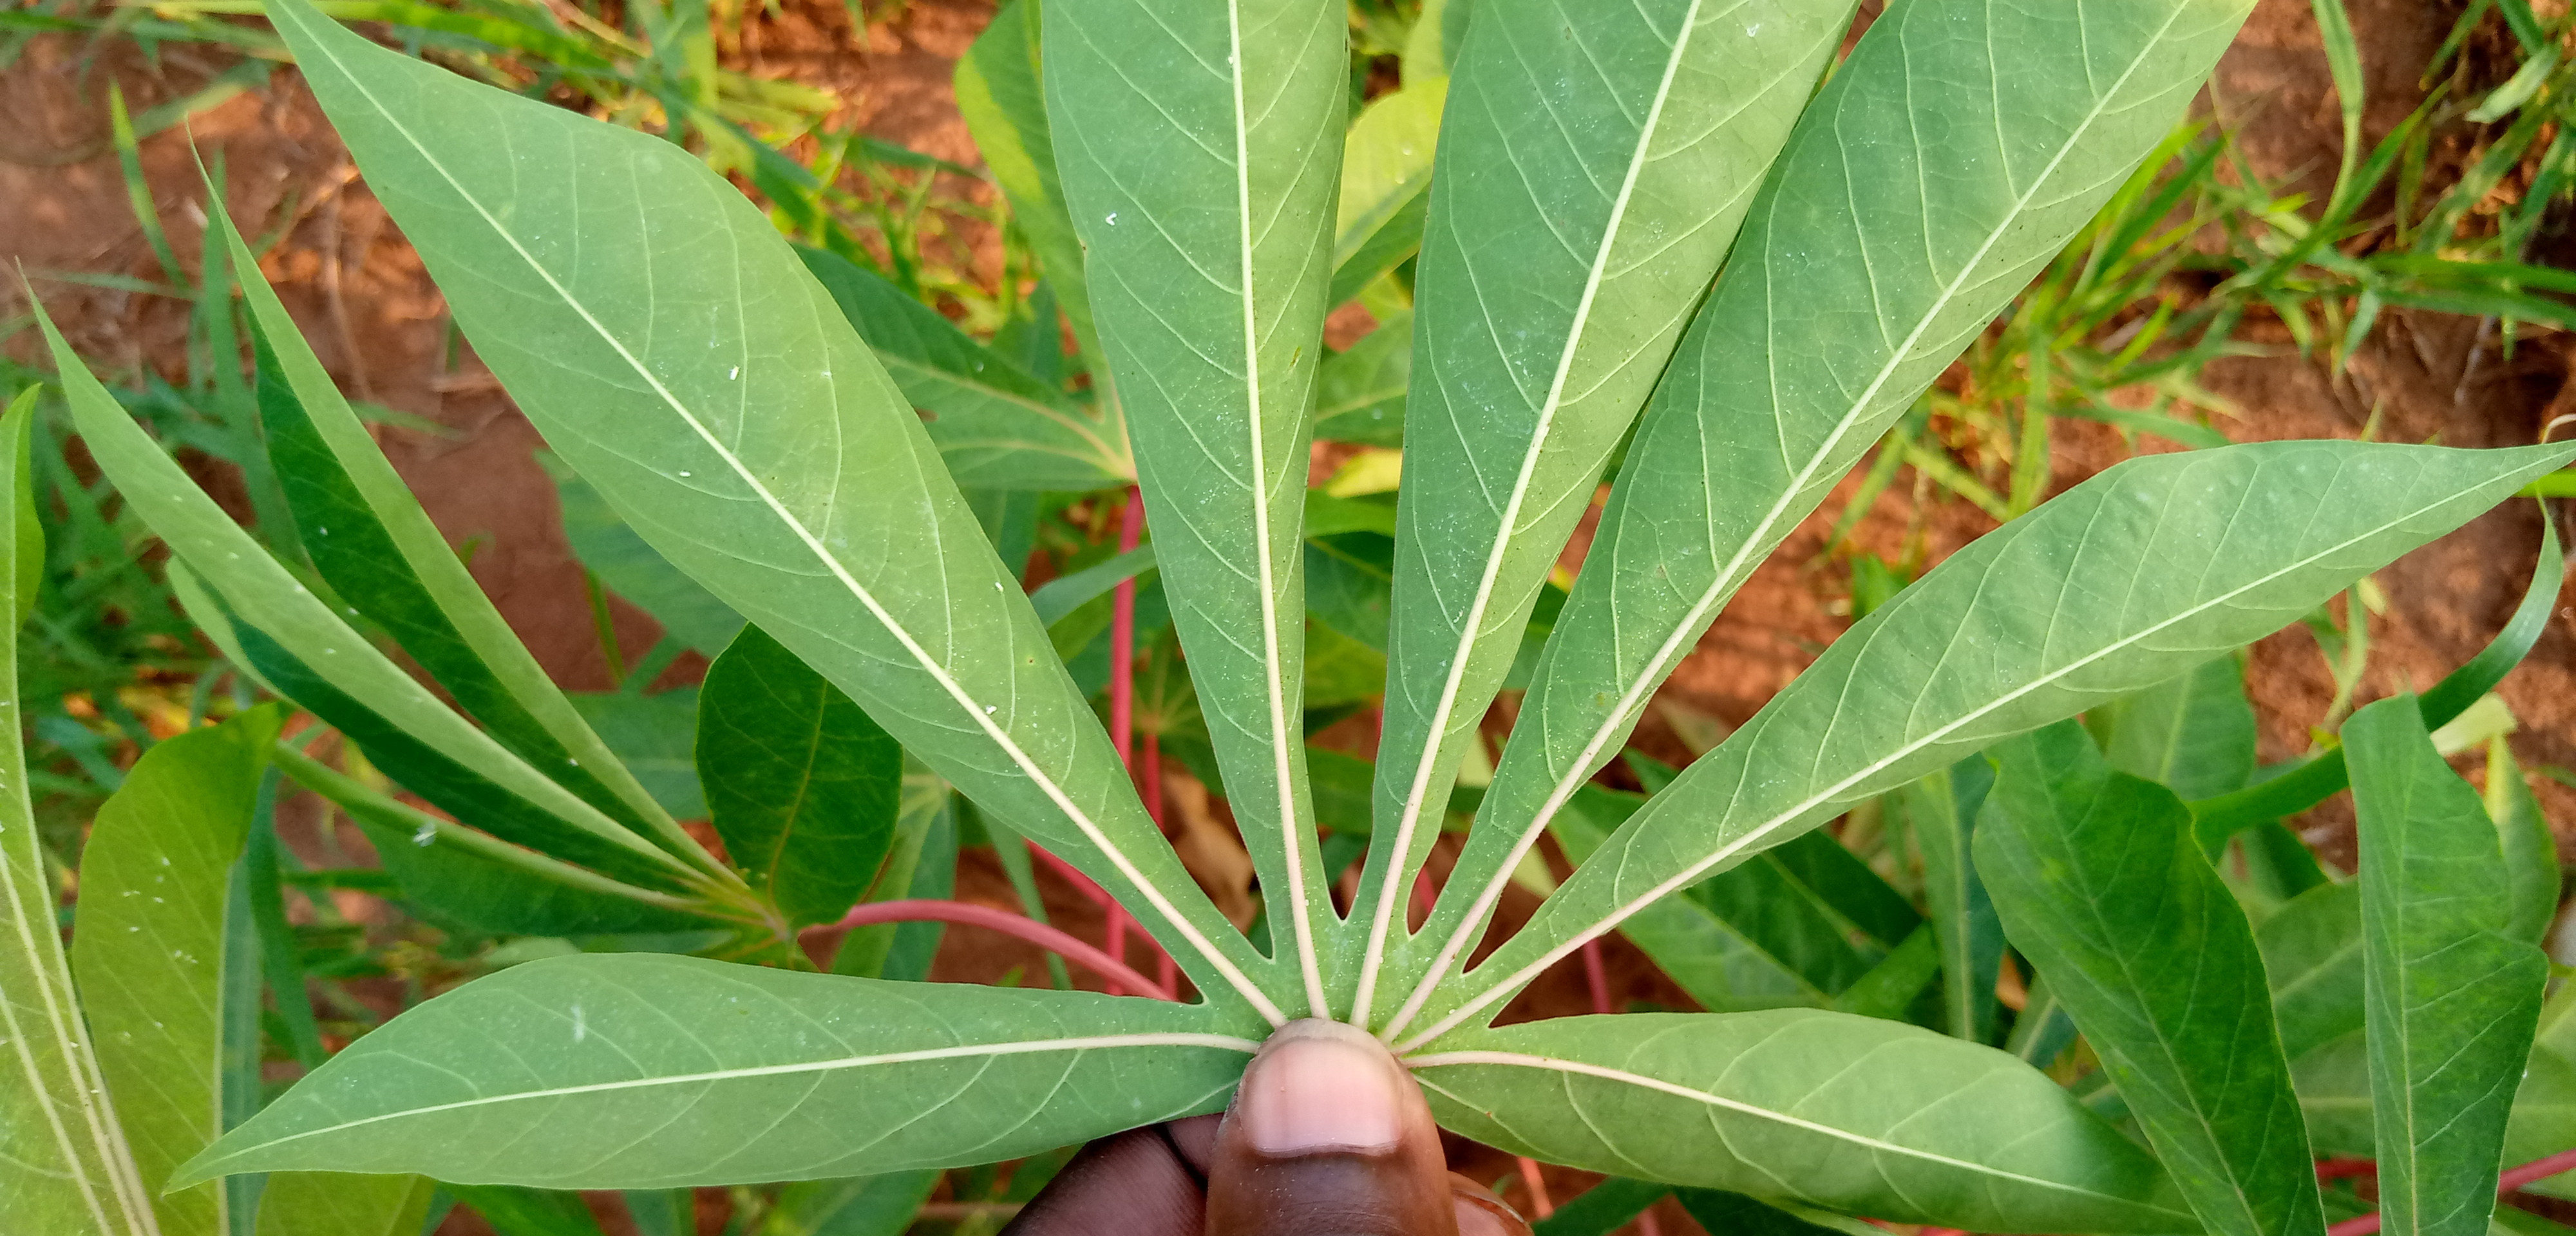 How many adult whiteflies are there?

16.